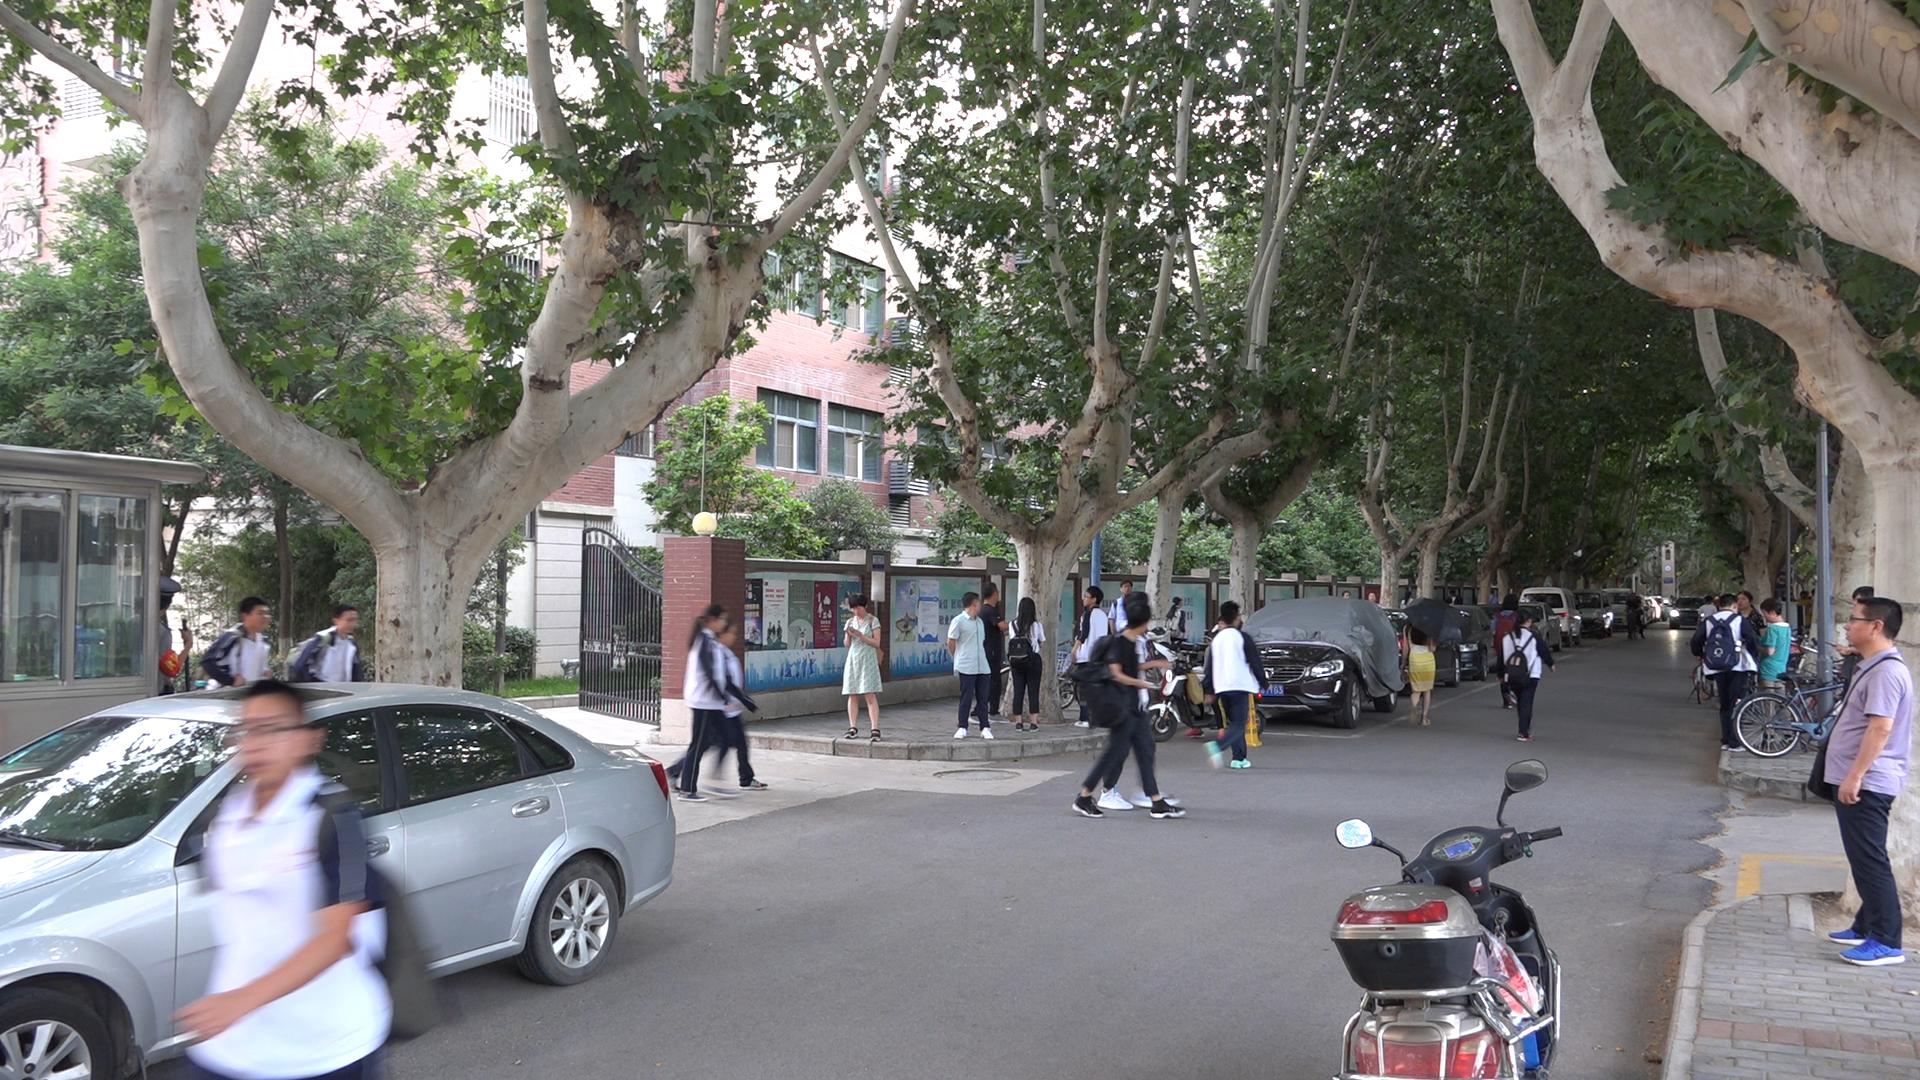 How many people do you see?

30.